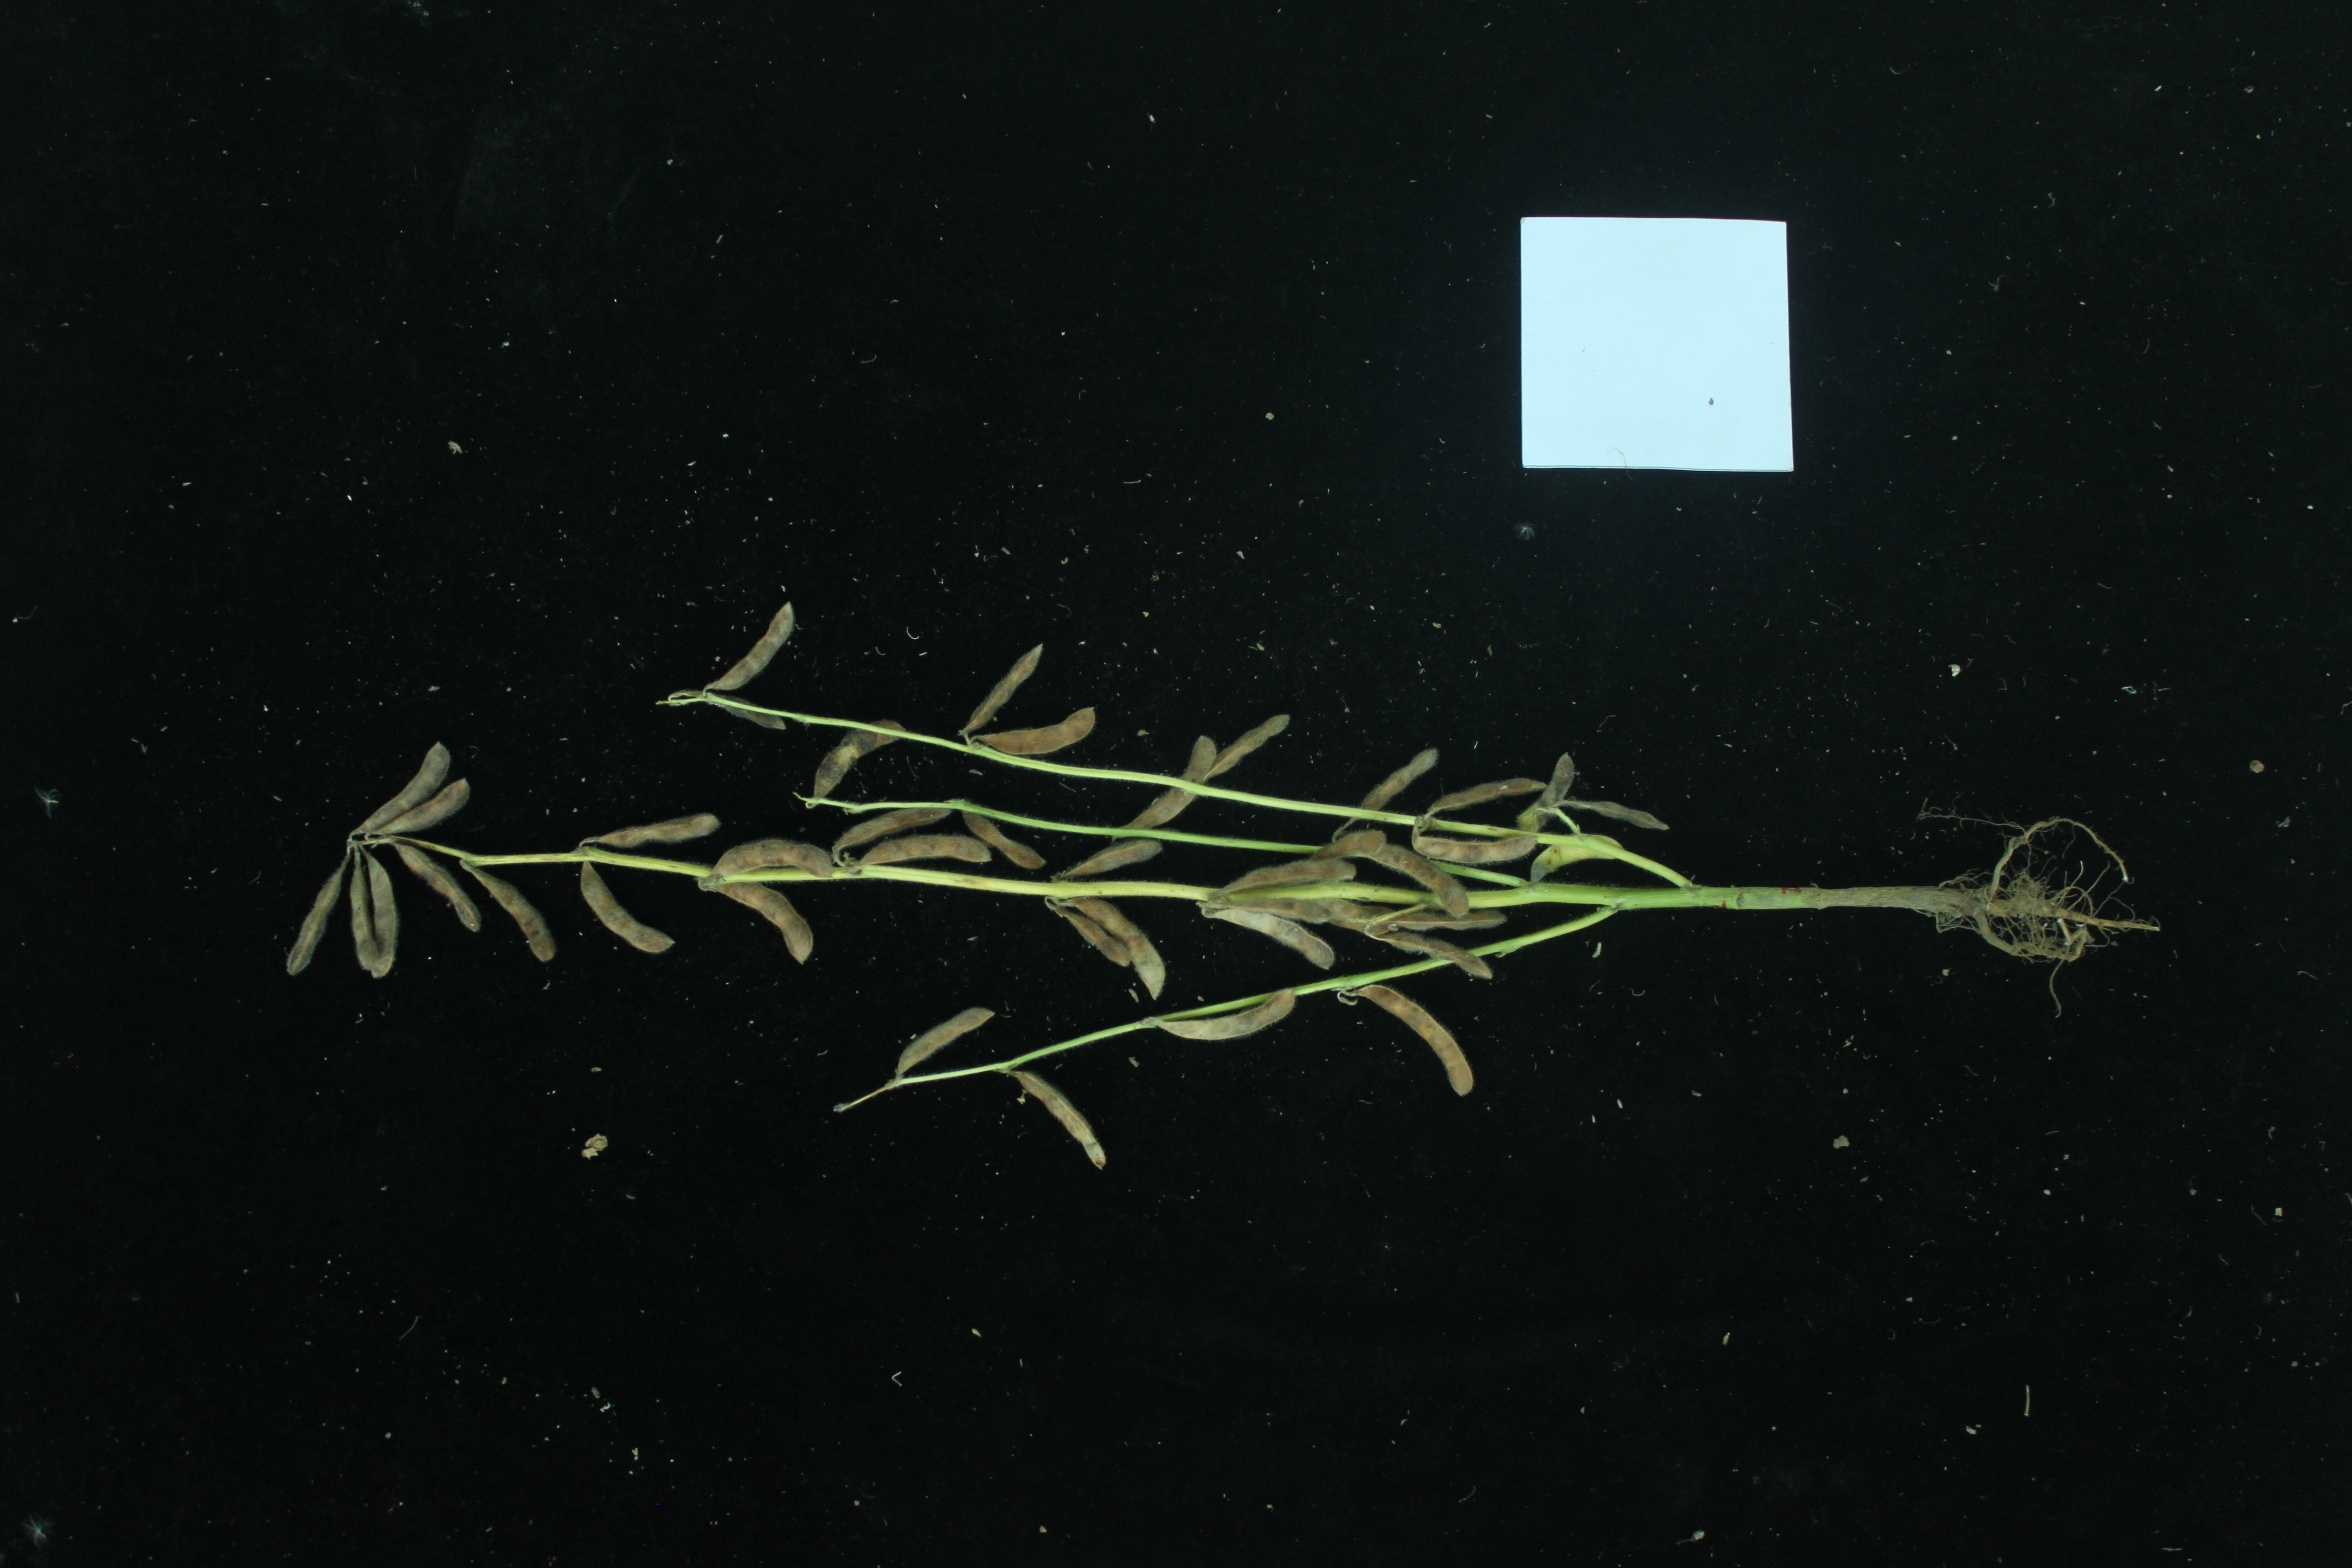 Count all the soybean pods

38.